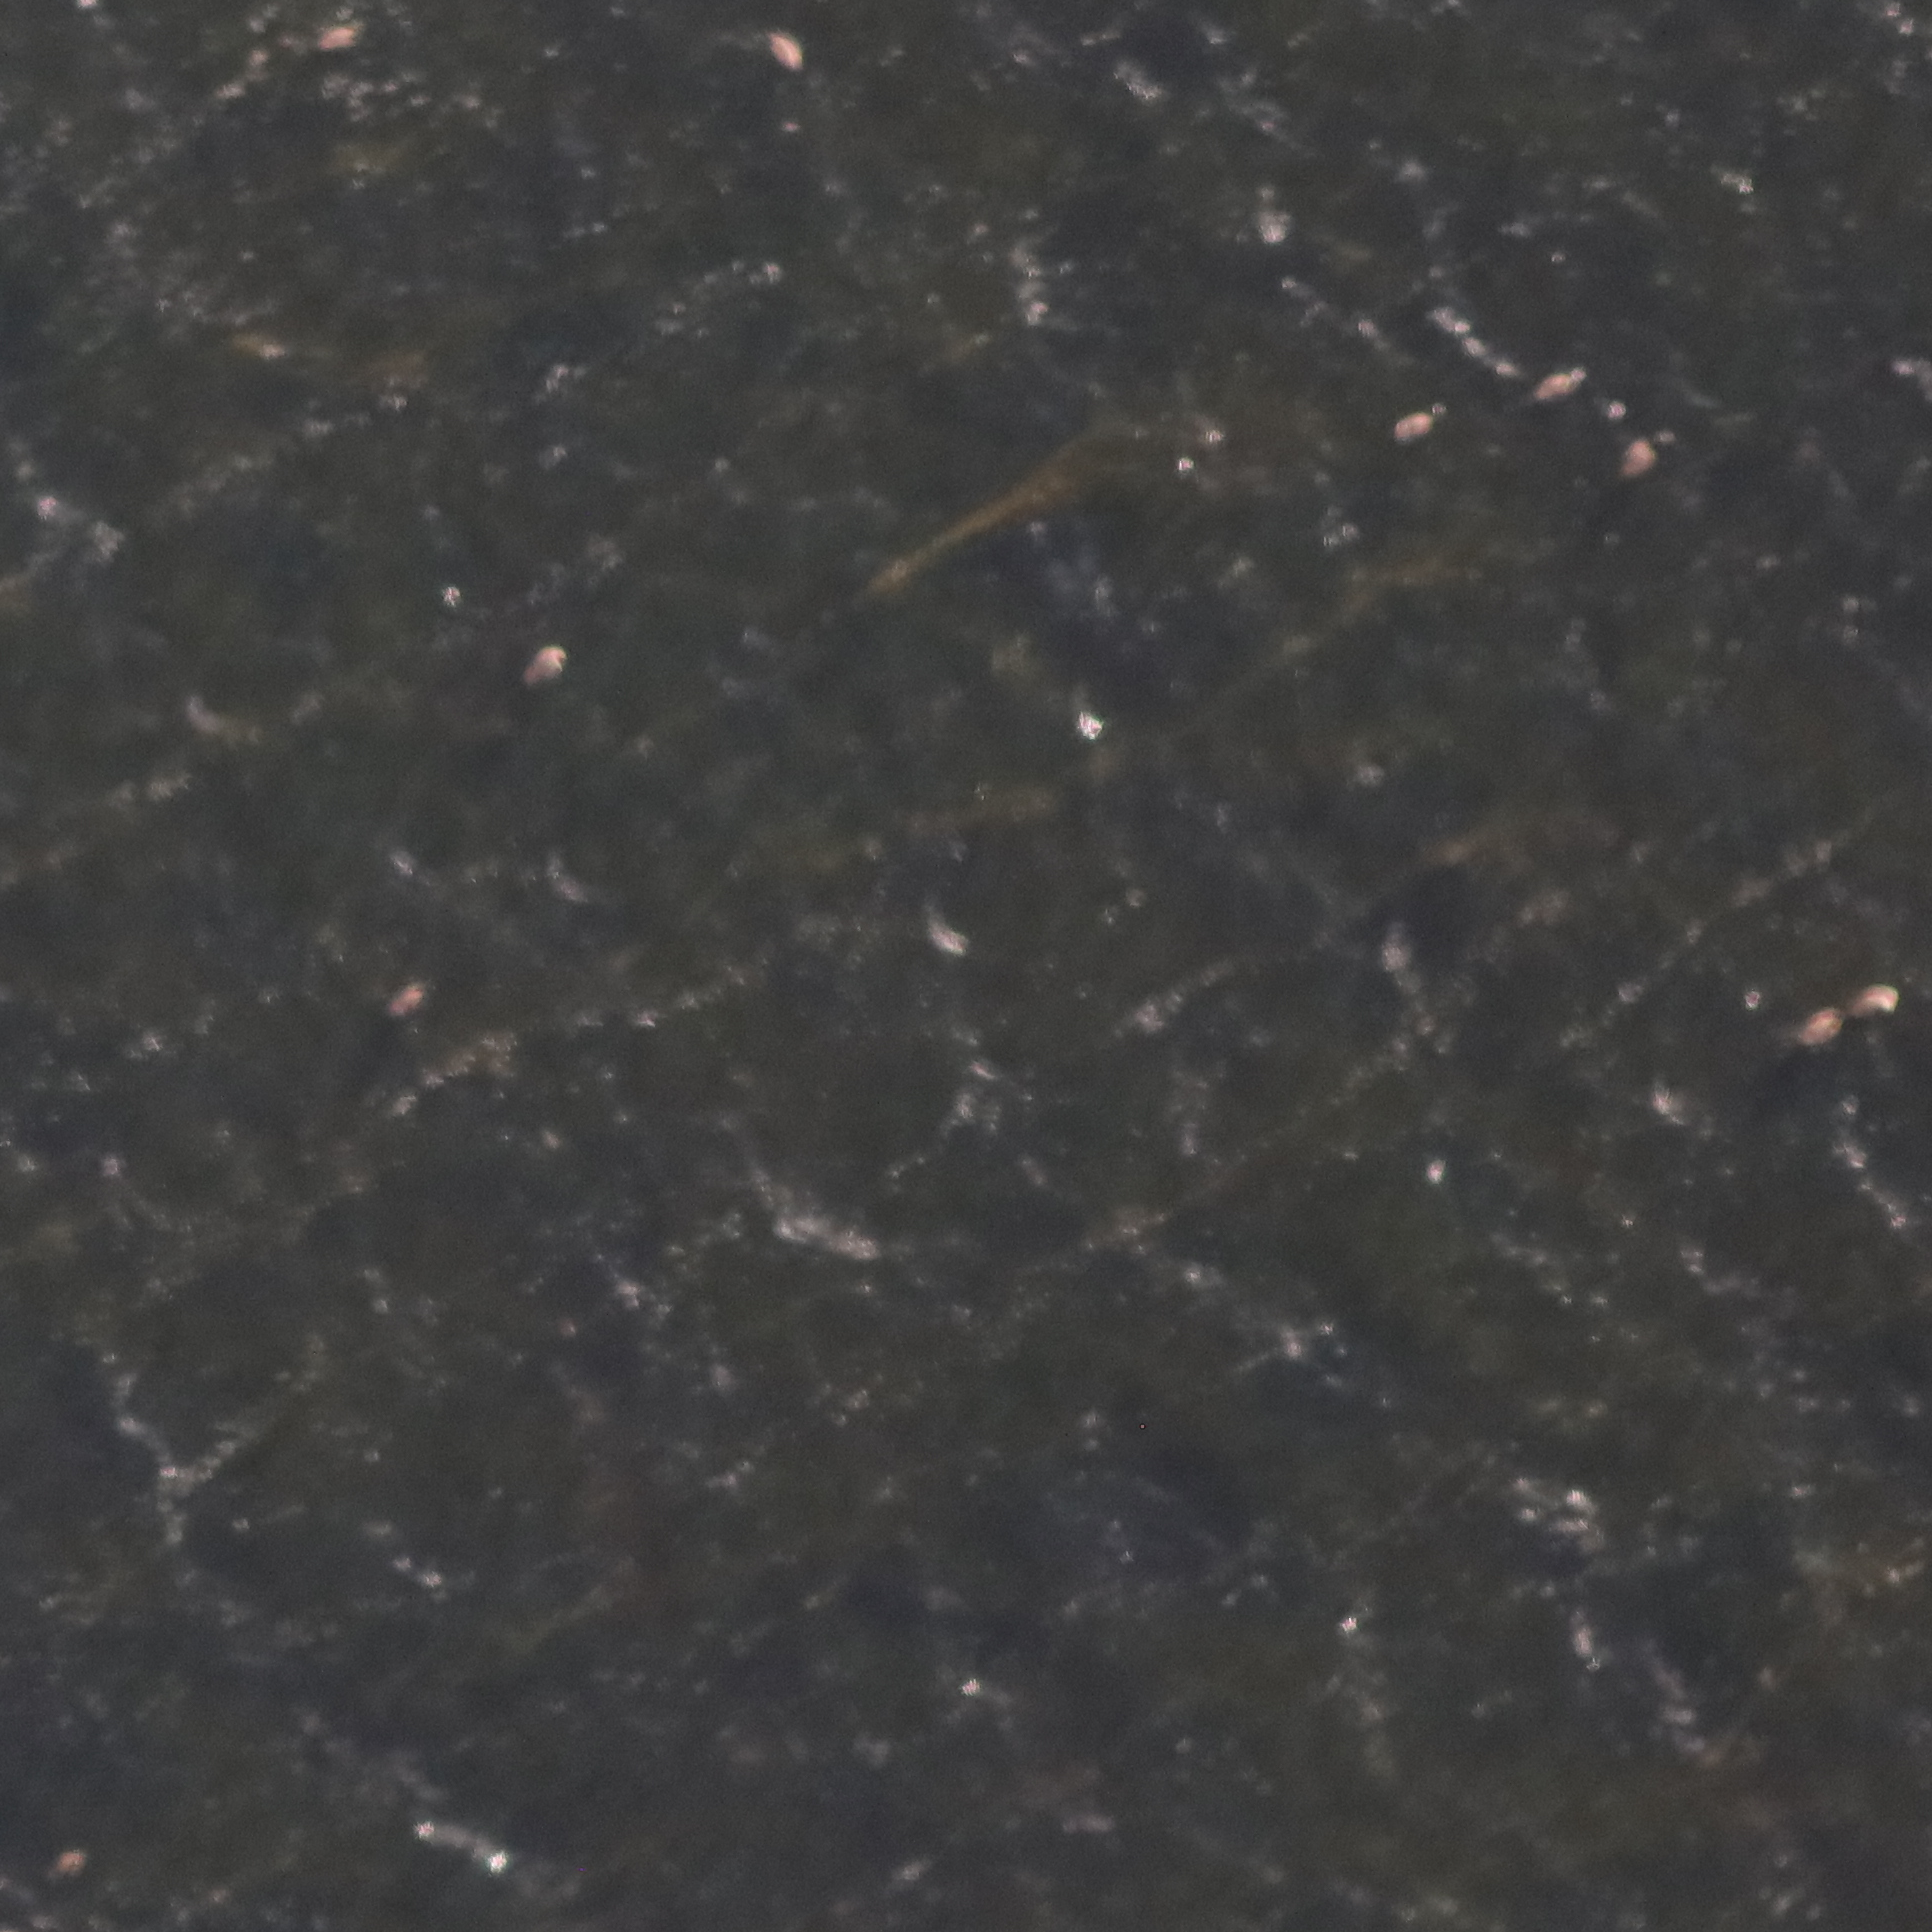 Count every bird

10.